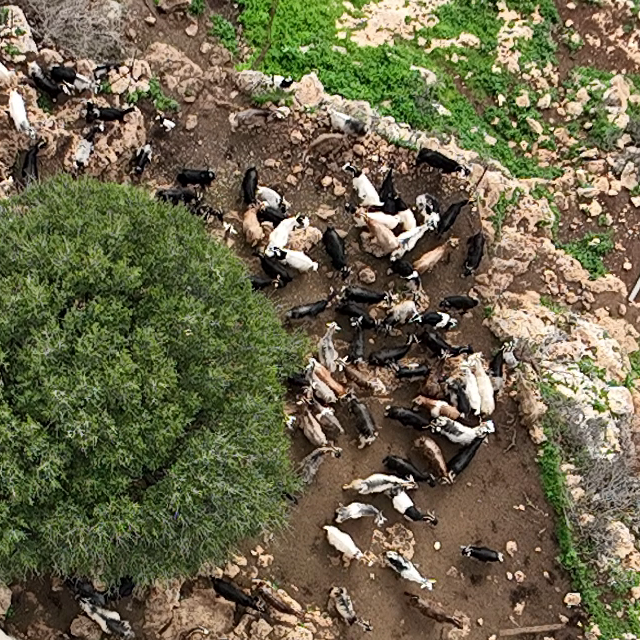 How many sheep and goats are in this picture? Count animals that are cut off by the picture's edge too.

83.